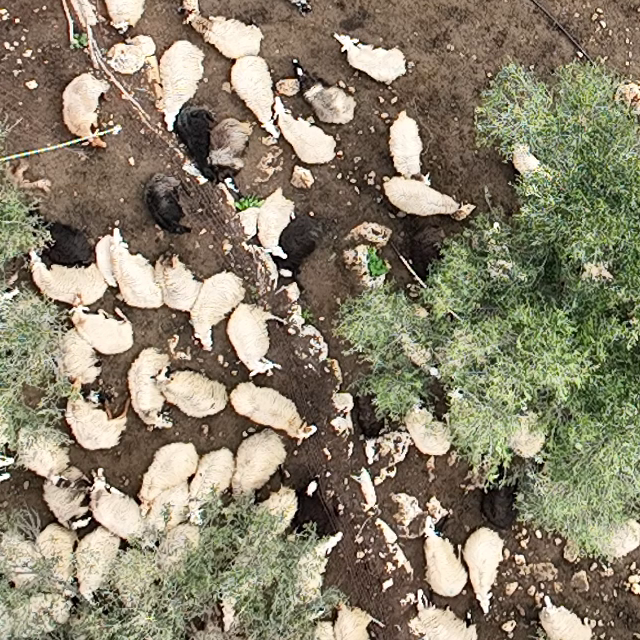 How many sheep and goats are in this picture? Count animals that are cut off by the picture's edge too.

59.